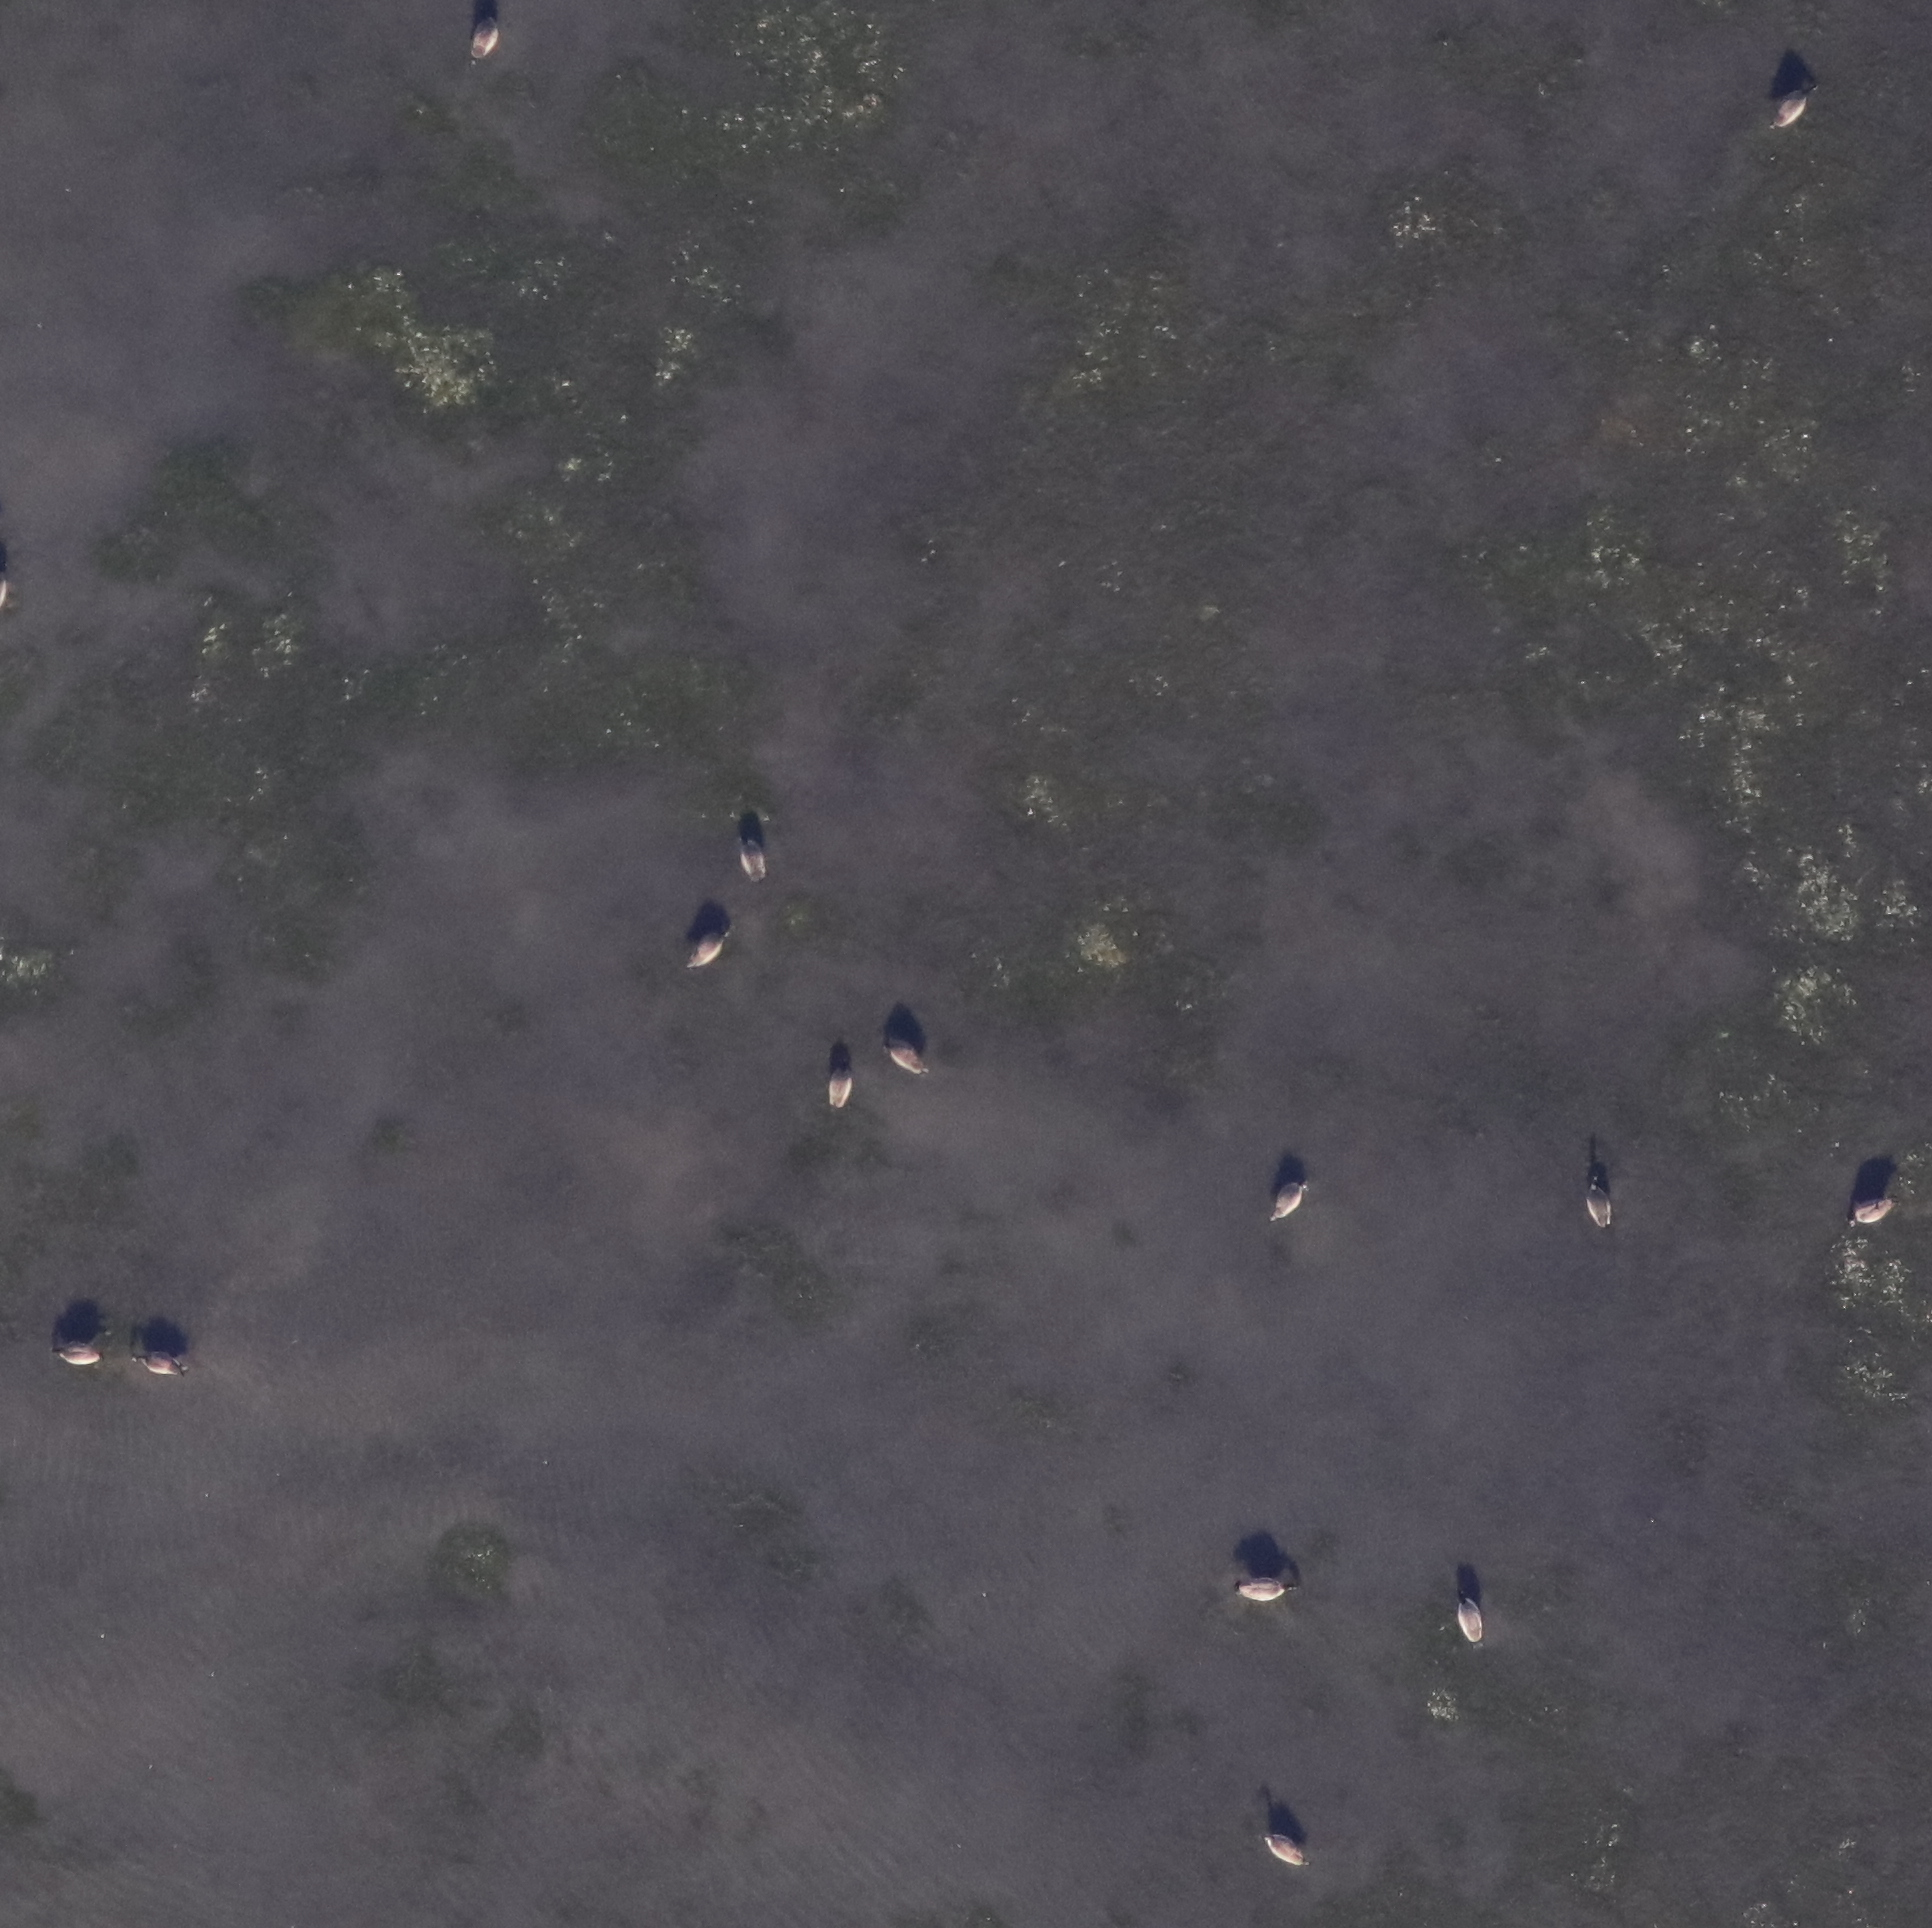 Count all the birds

14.